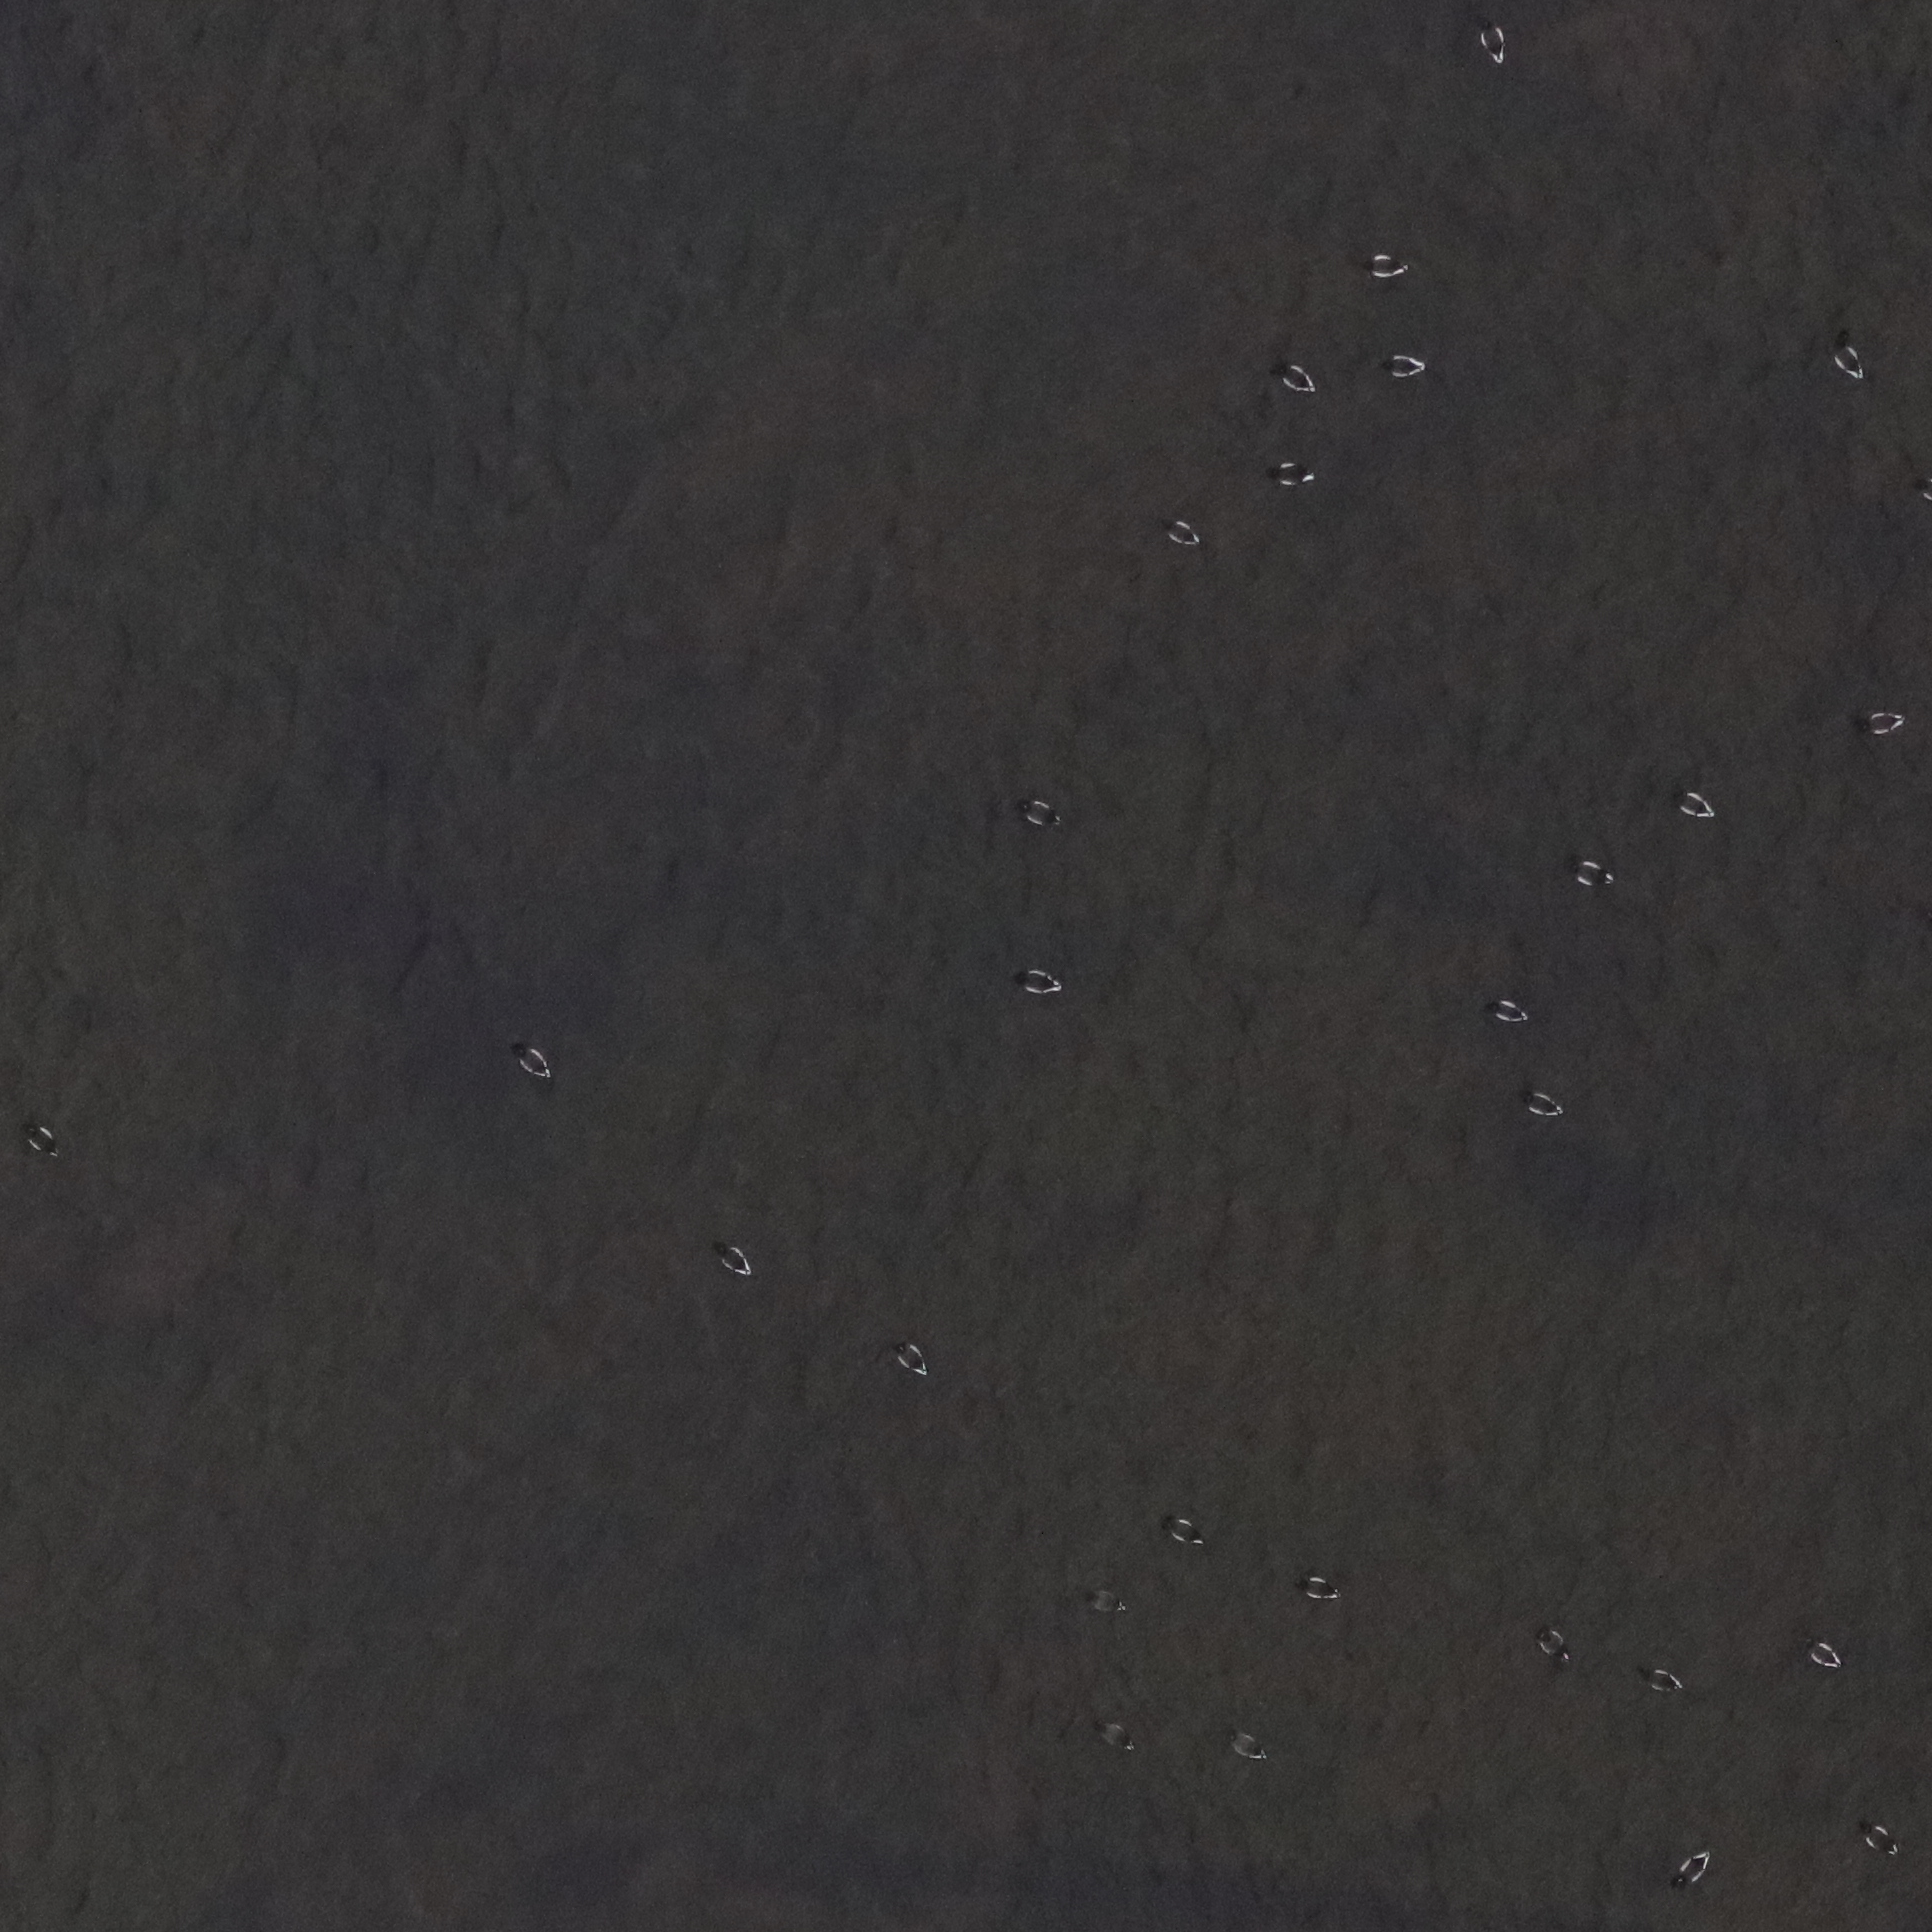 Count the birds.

28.